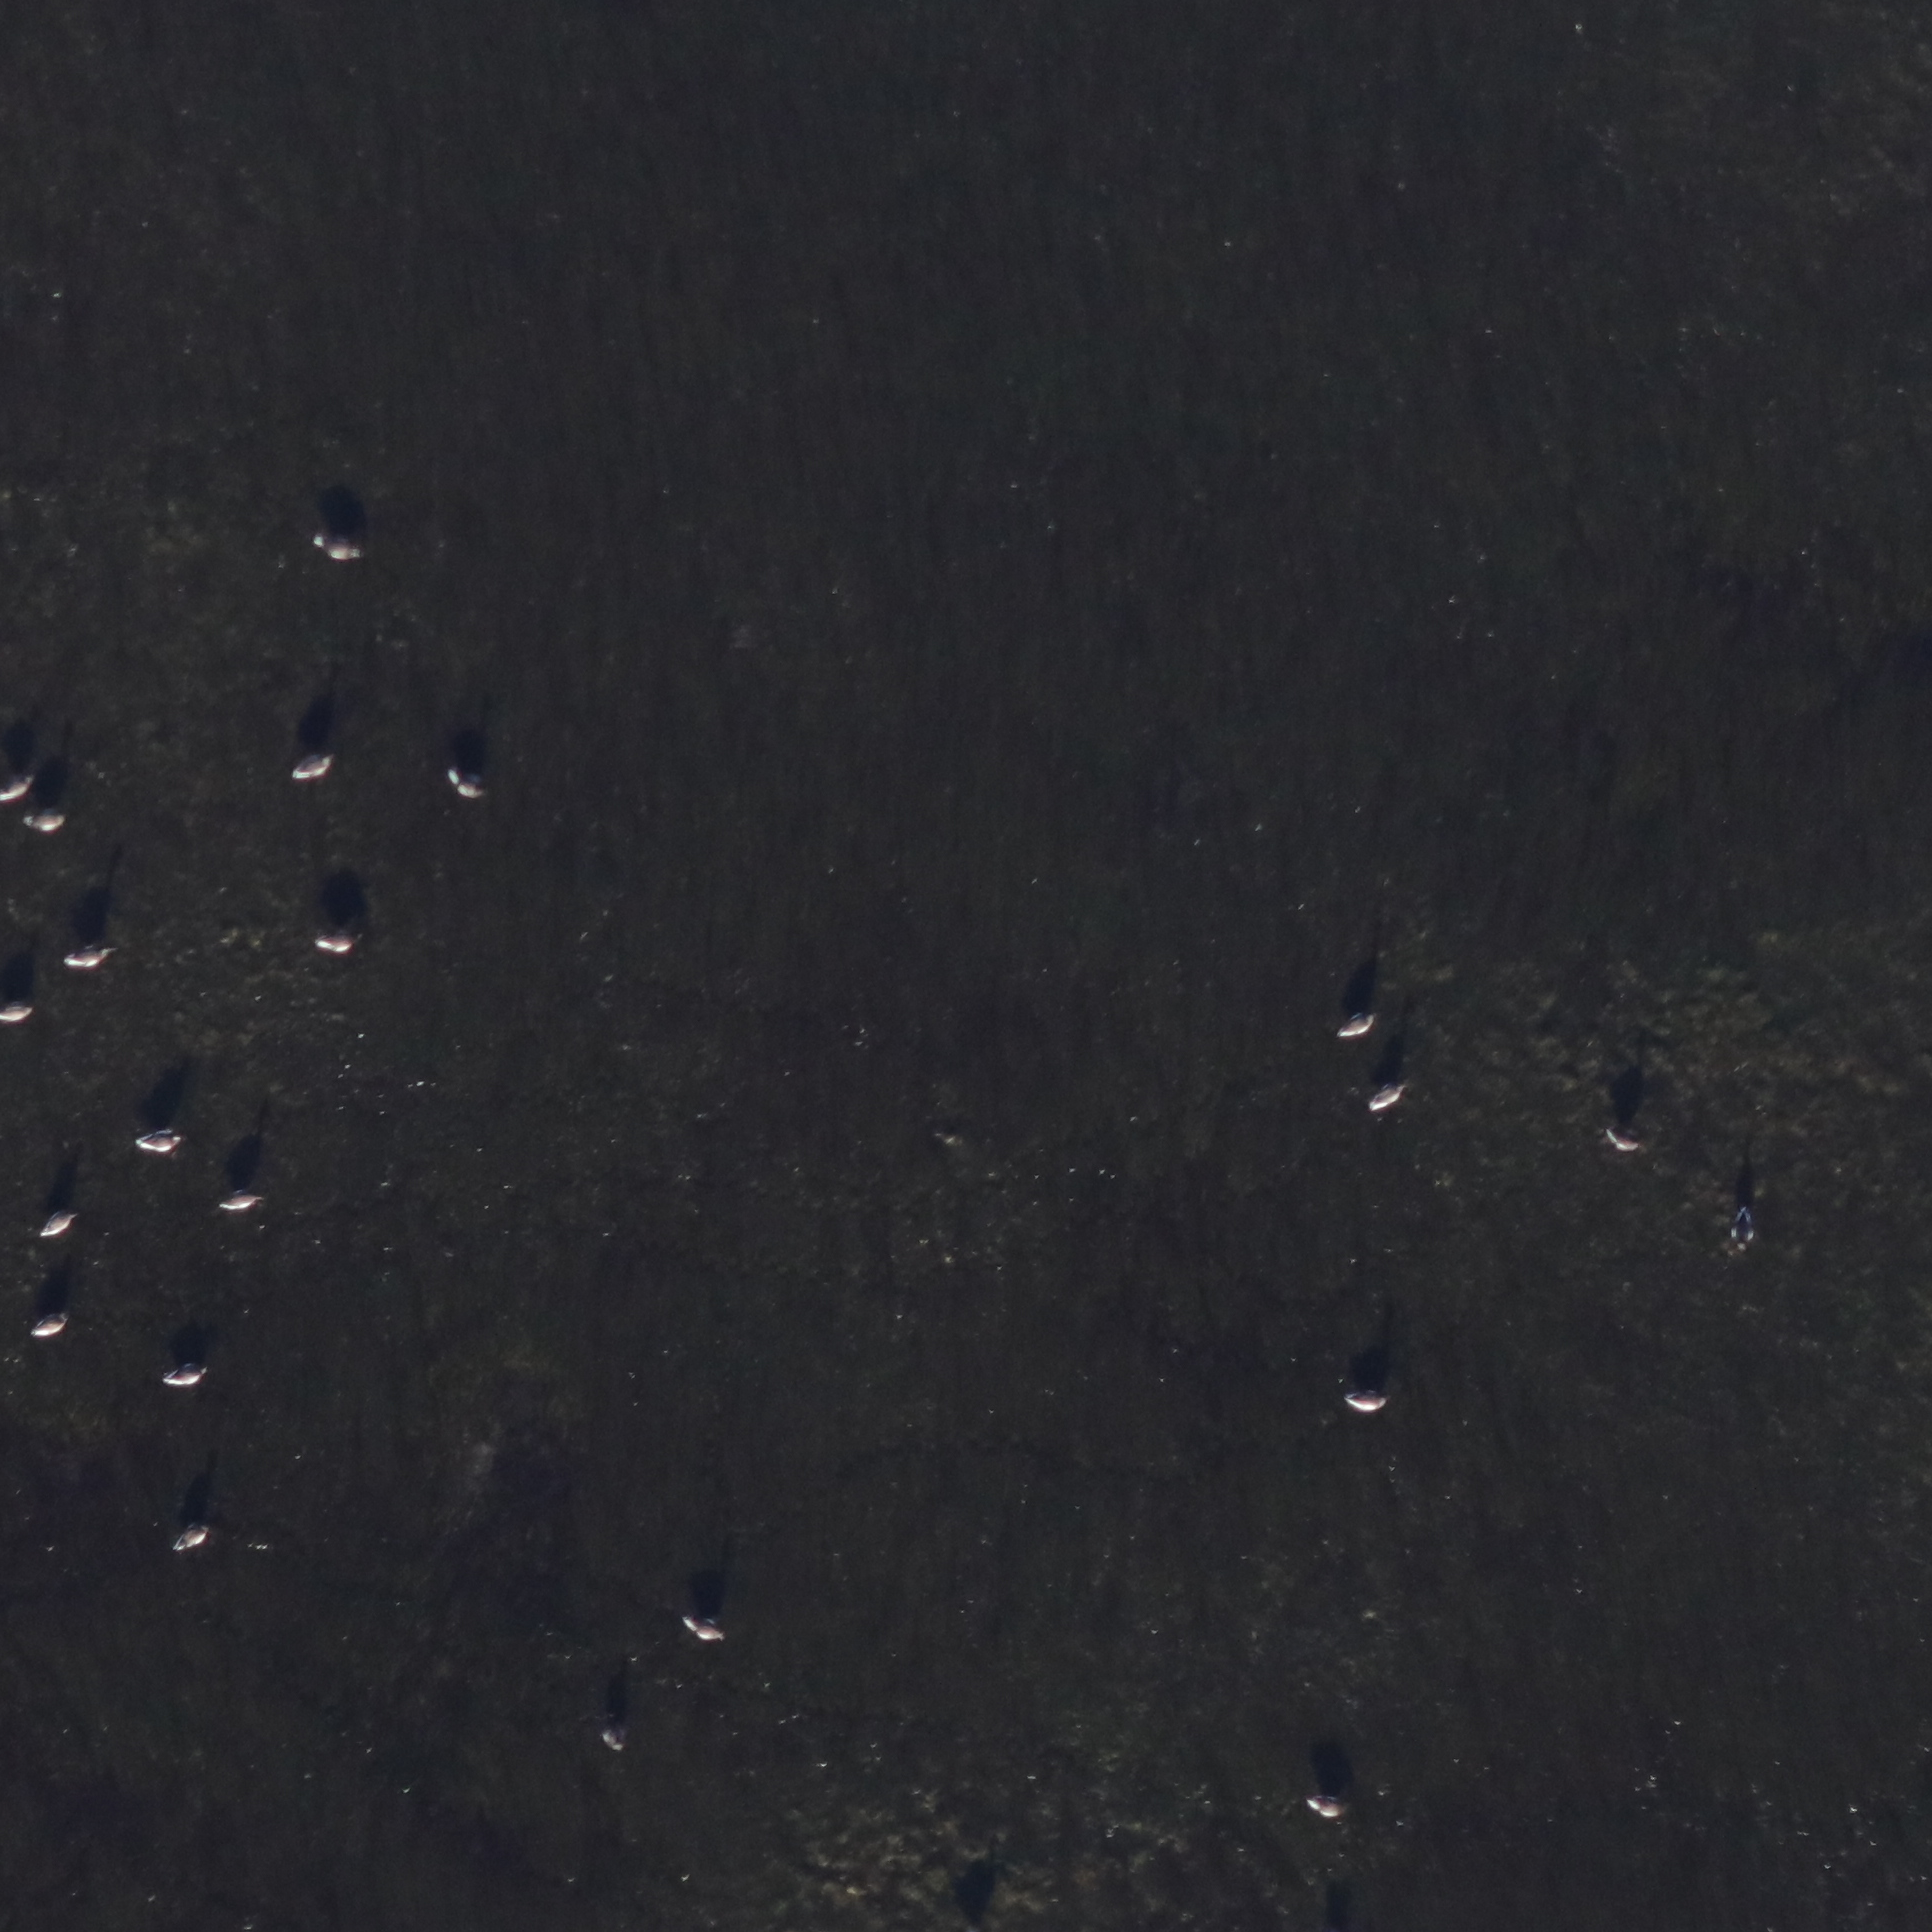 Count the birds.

22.